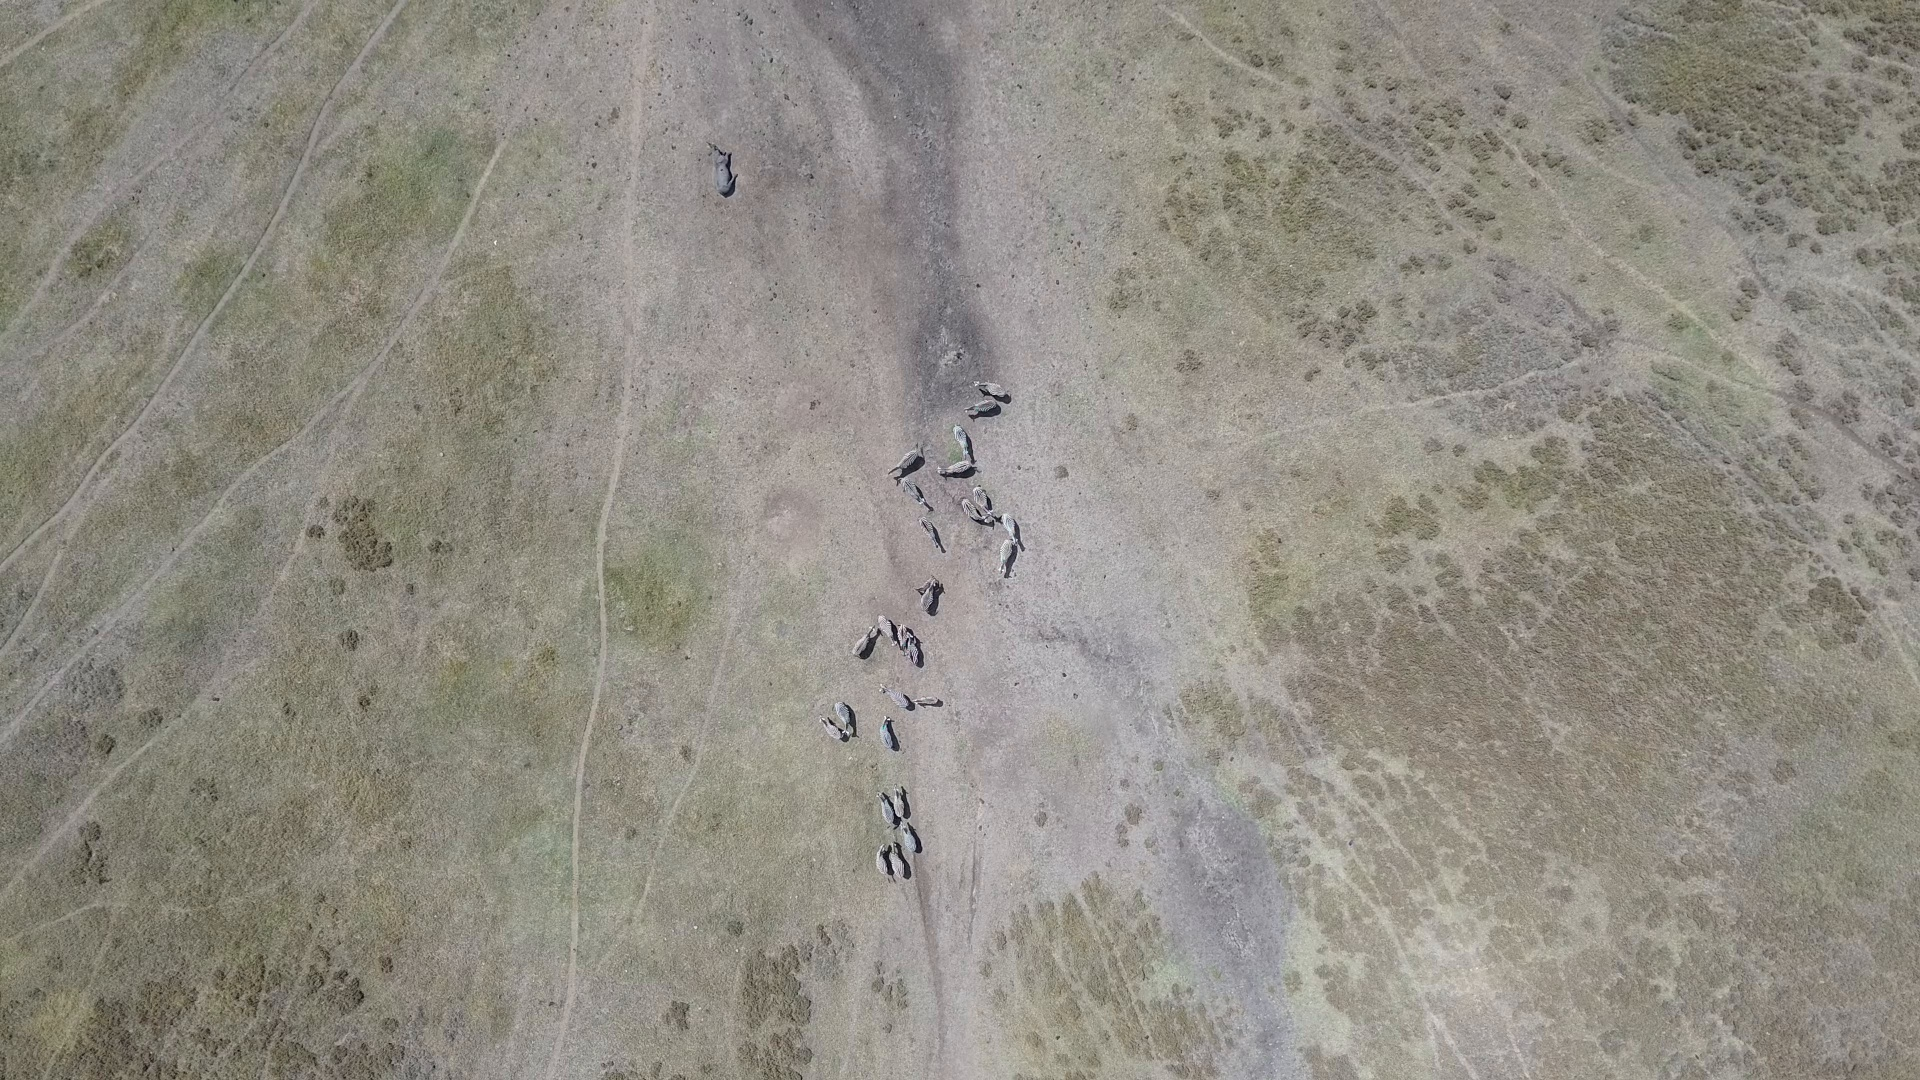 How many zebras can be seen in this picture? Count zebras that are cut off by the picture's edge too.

27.